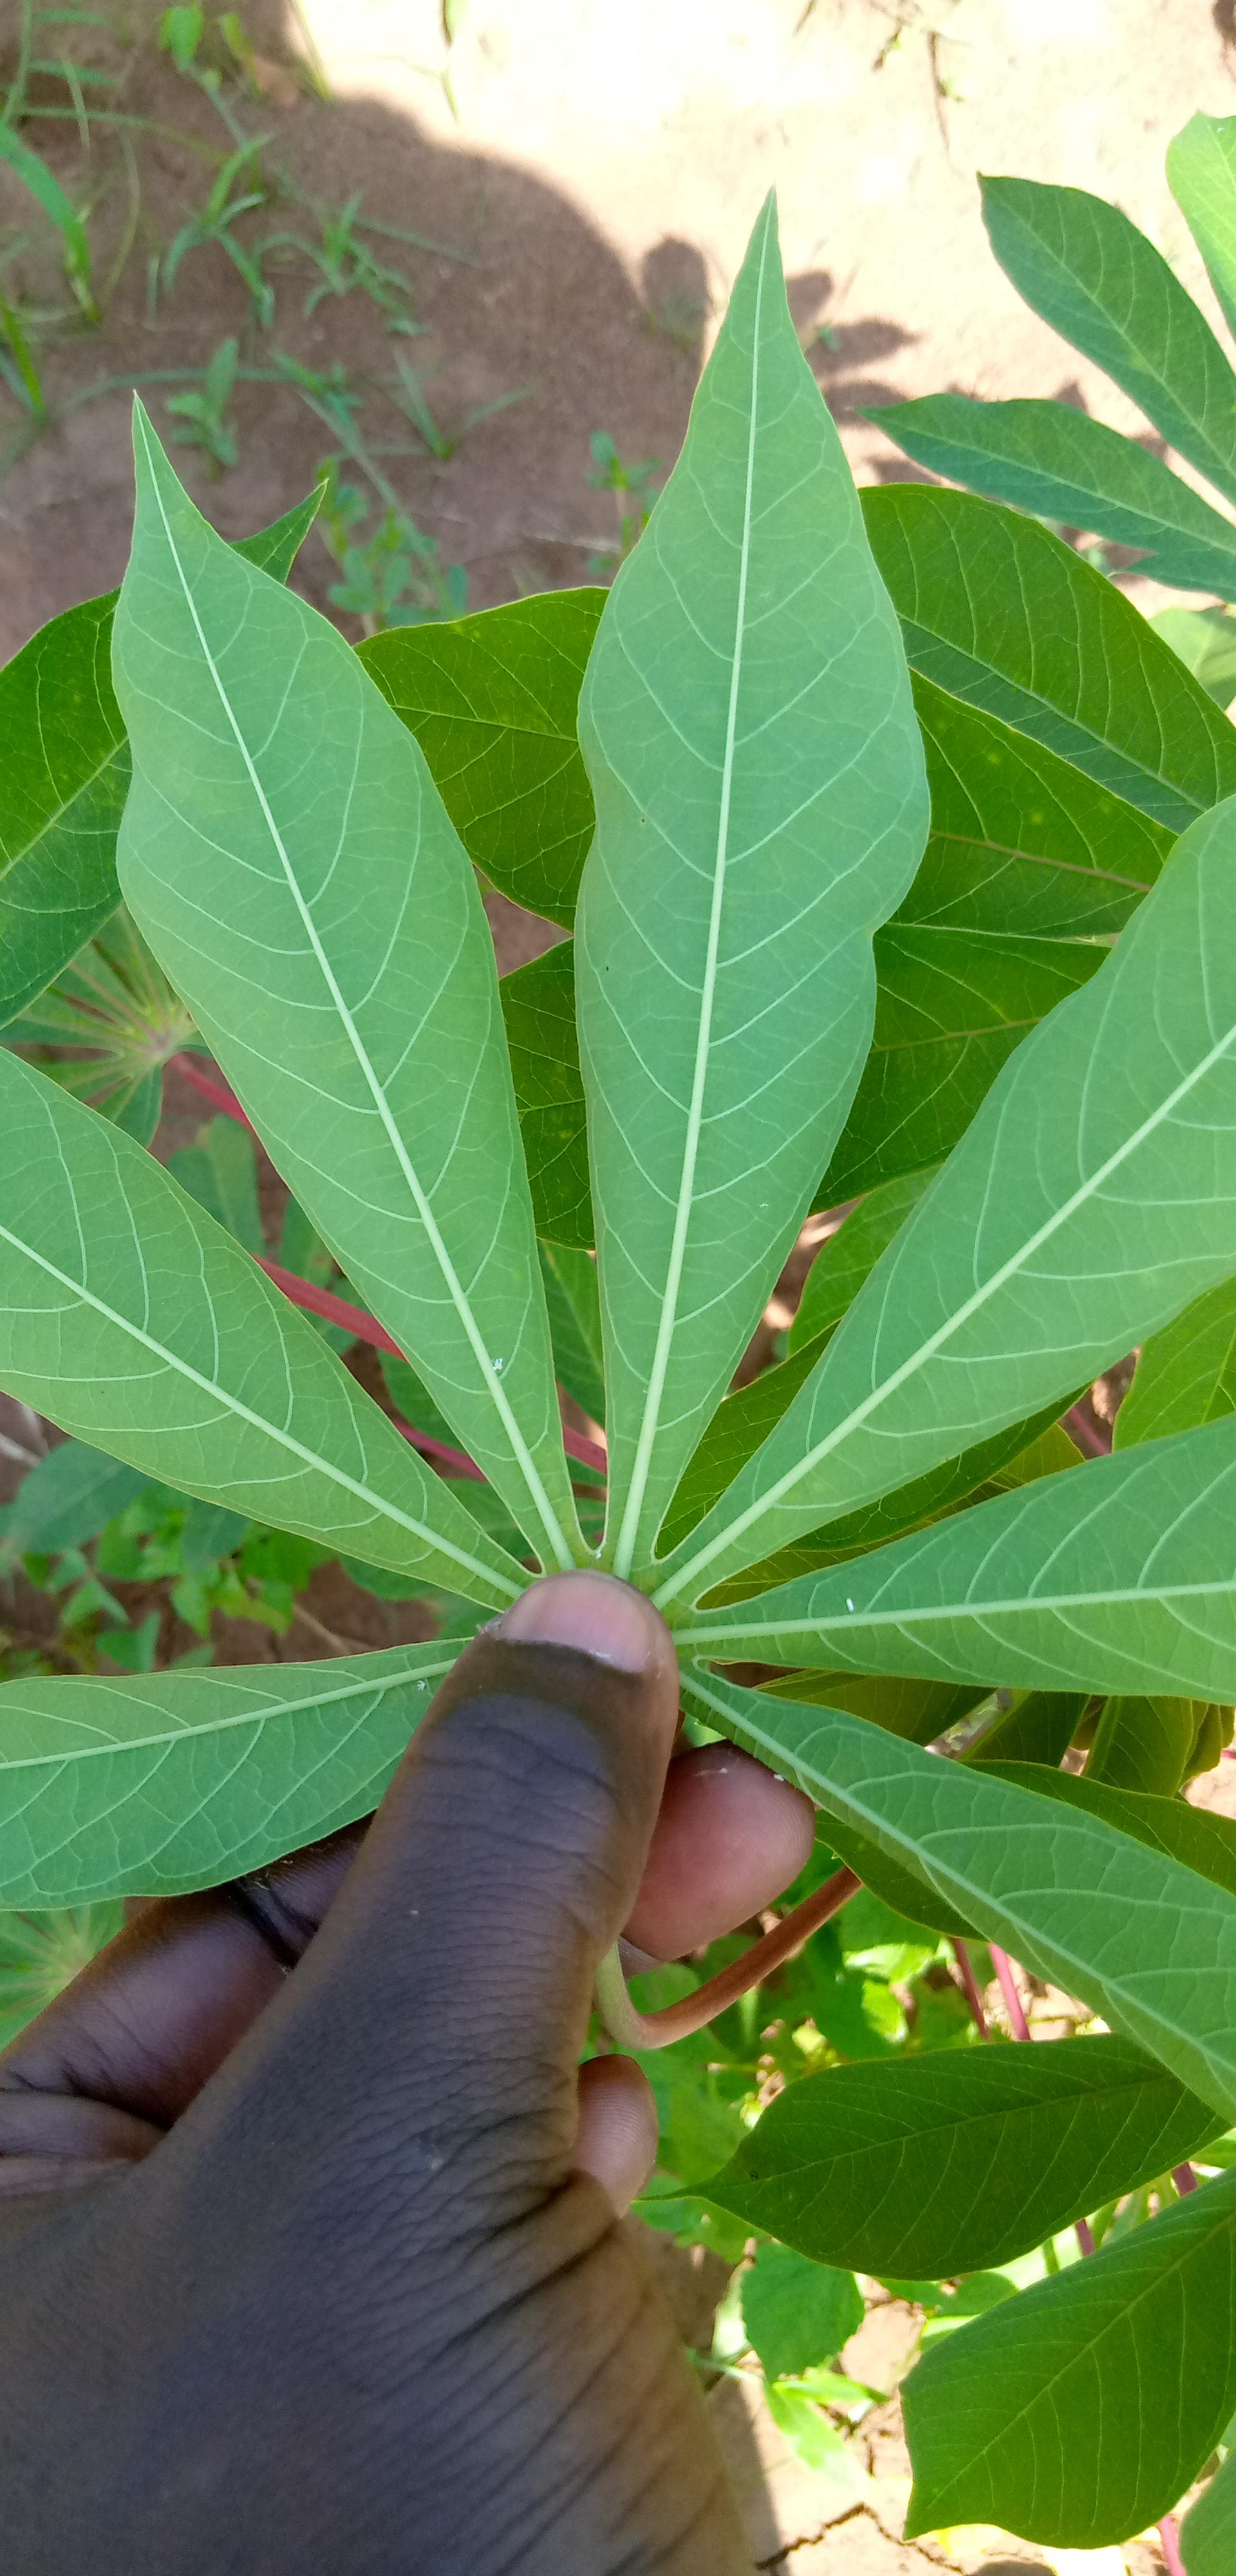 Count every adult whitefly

3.